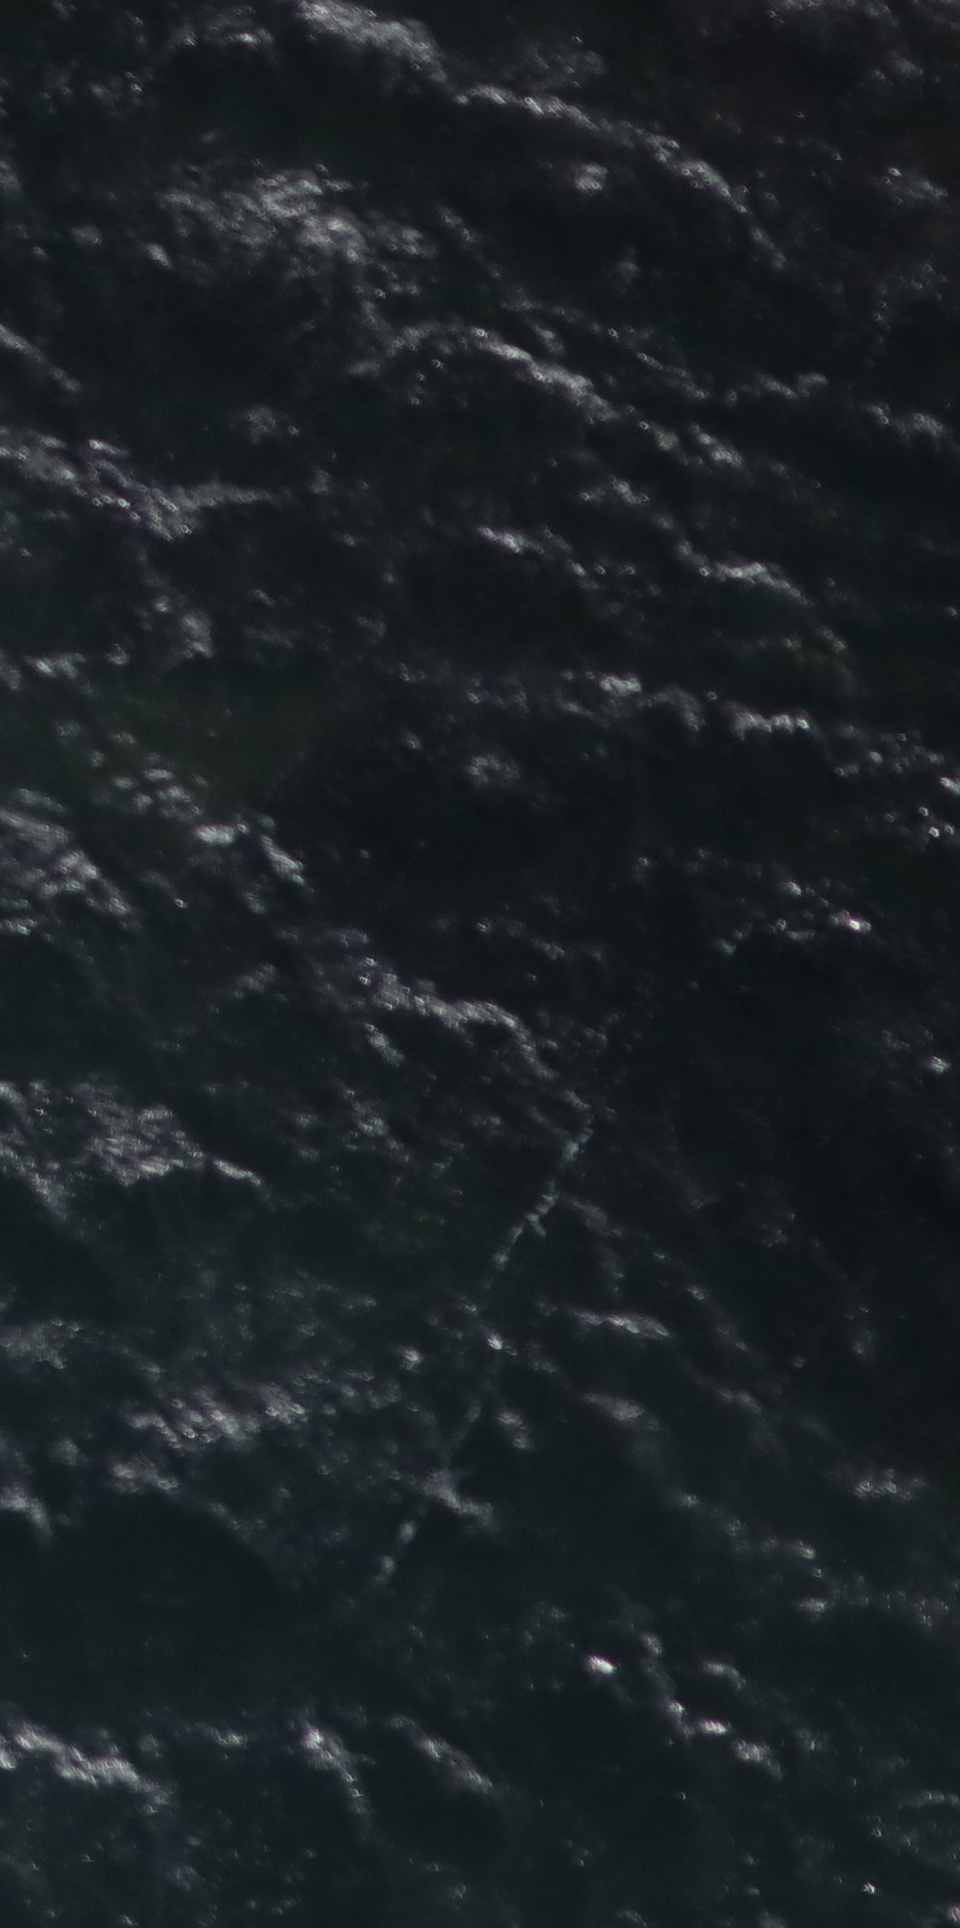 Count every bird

0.